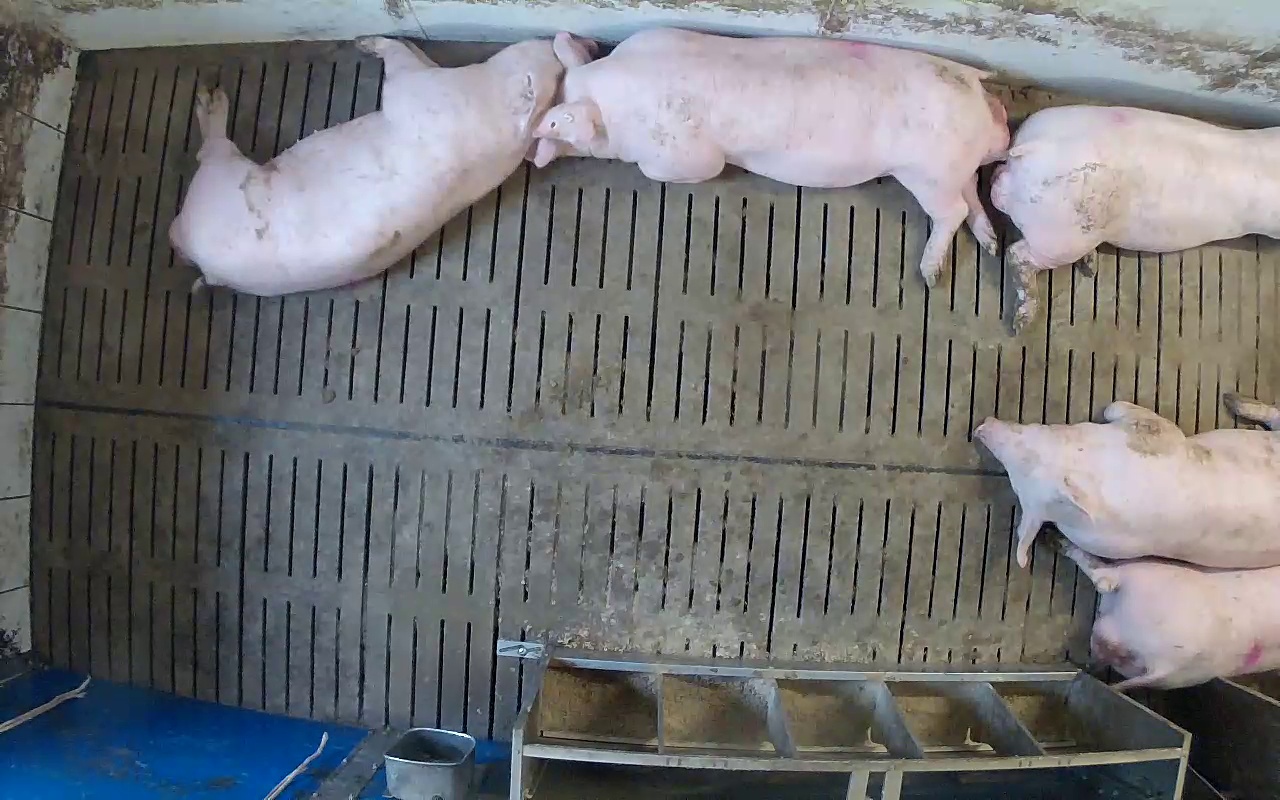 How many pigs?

5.